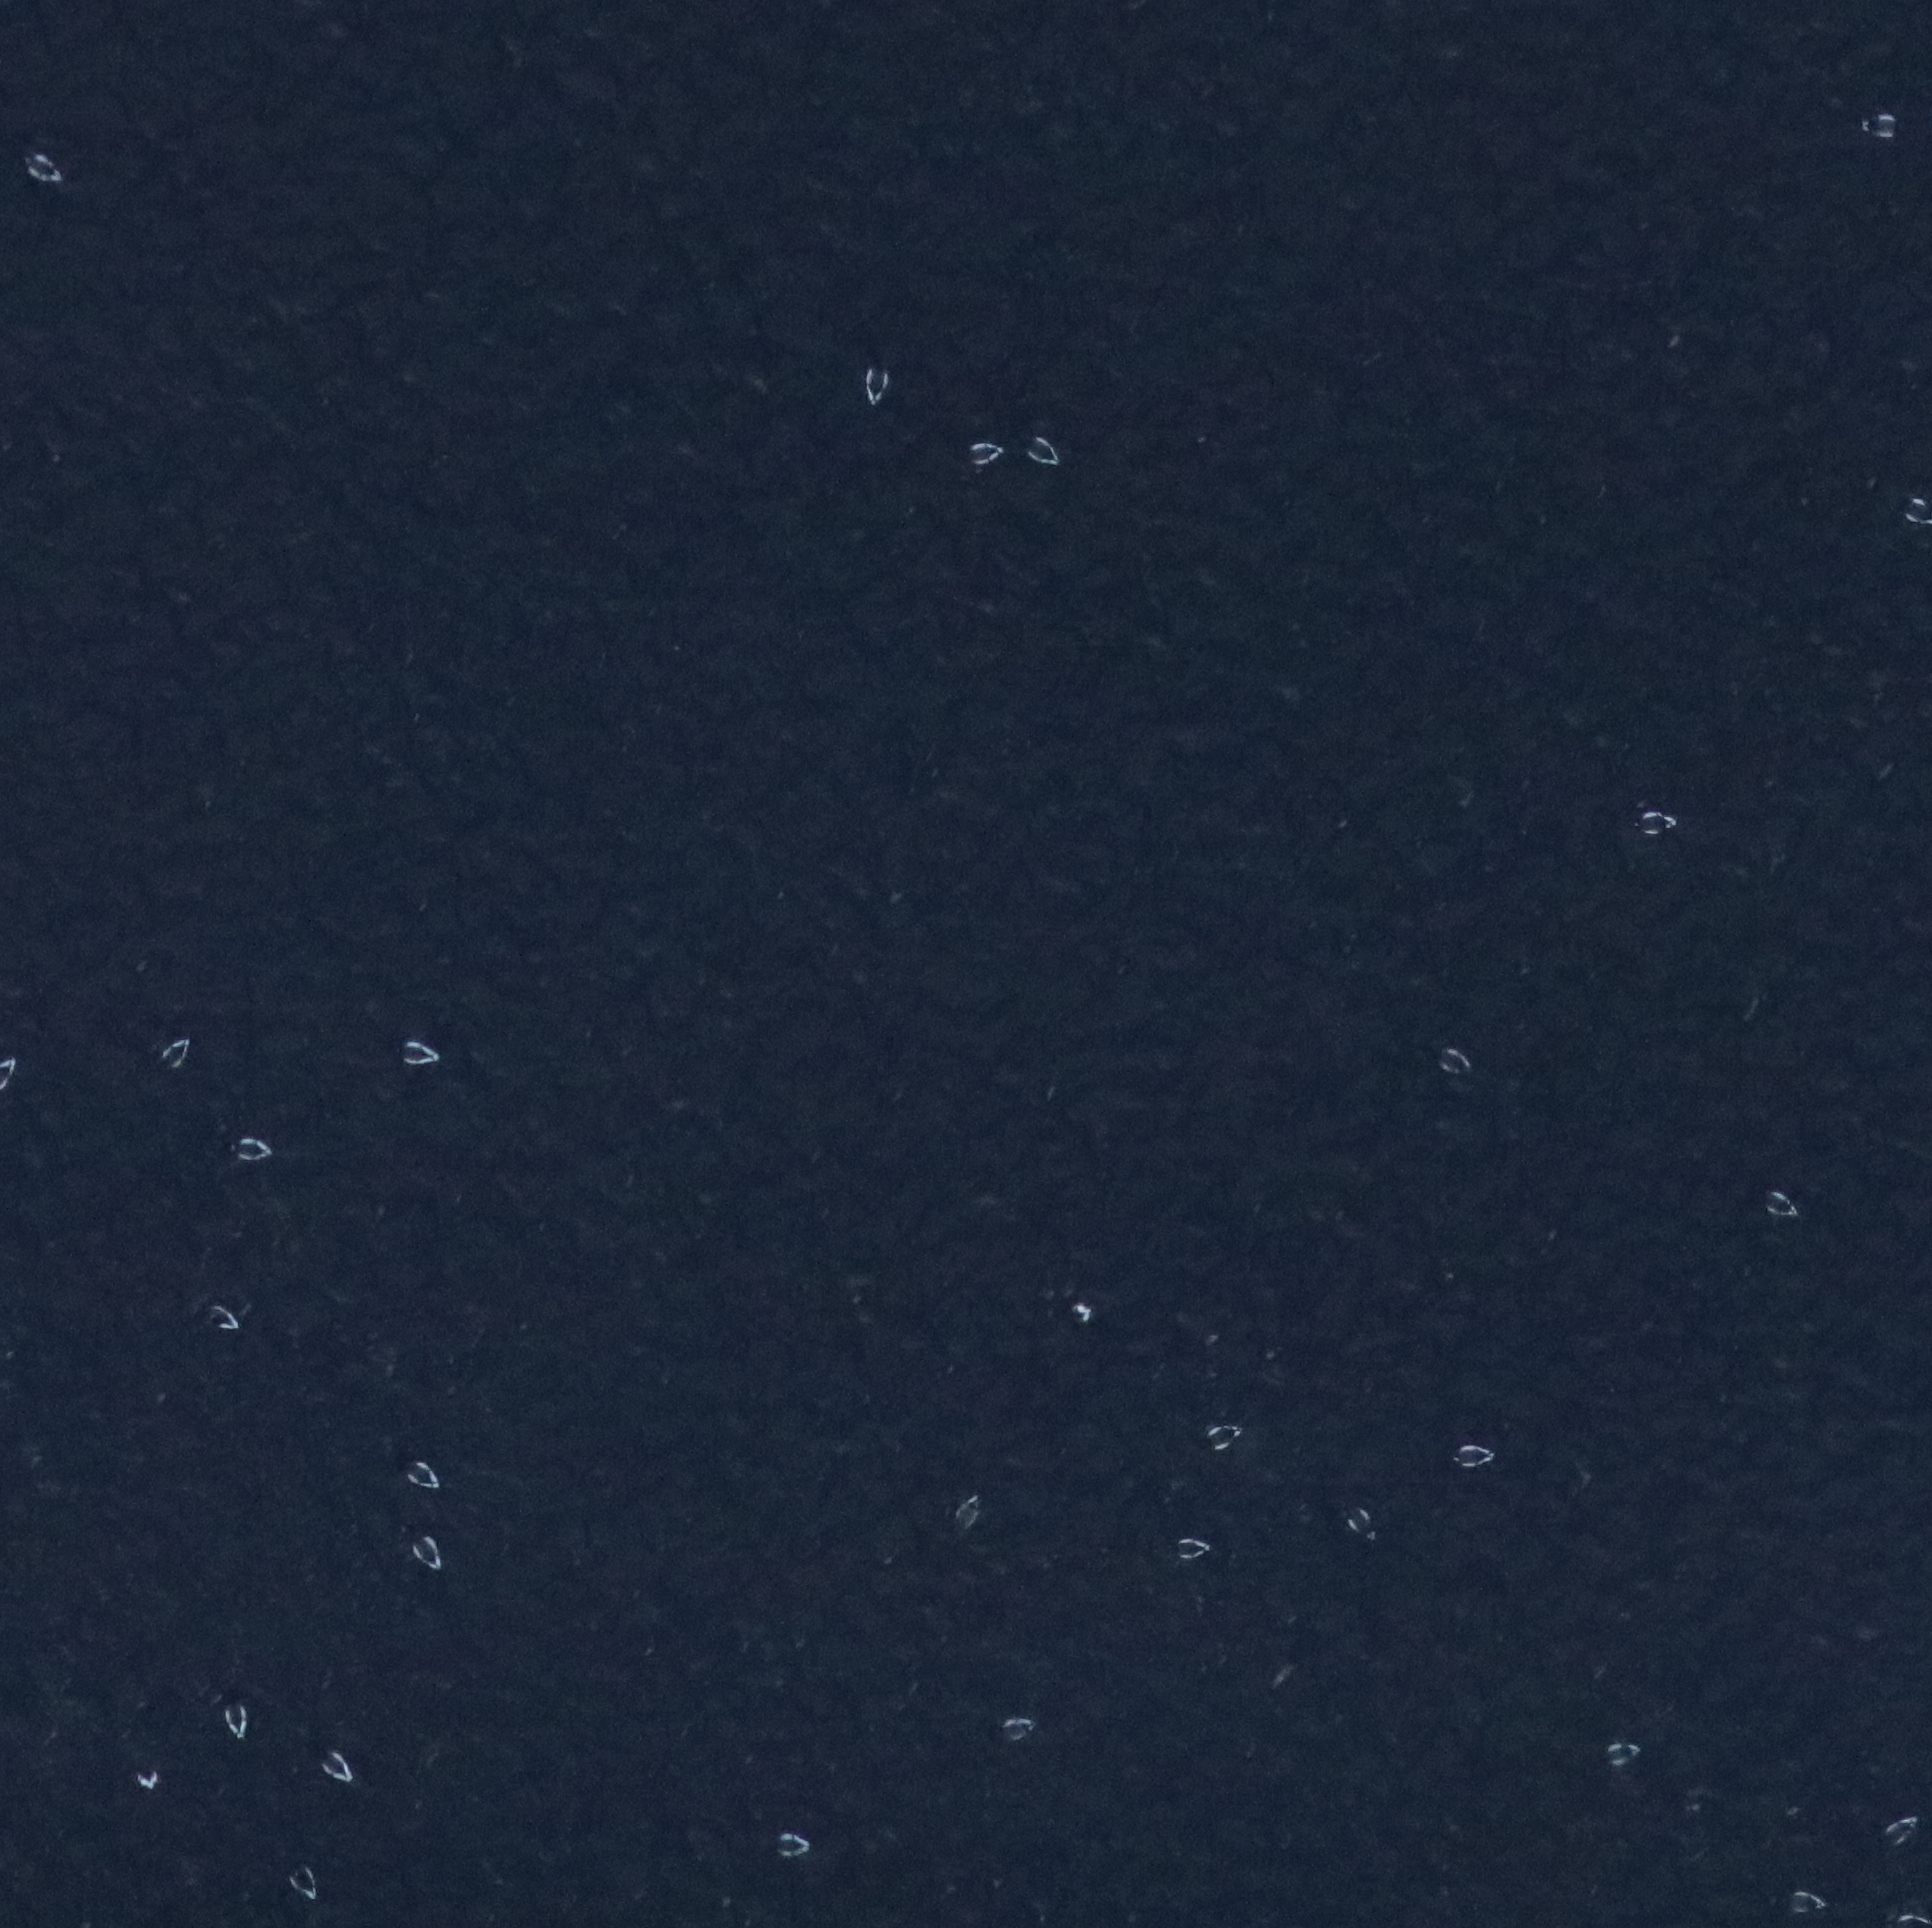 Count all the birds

30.